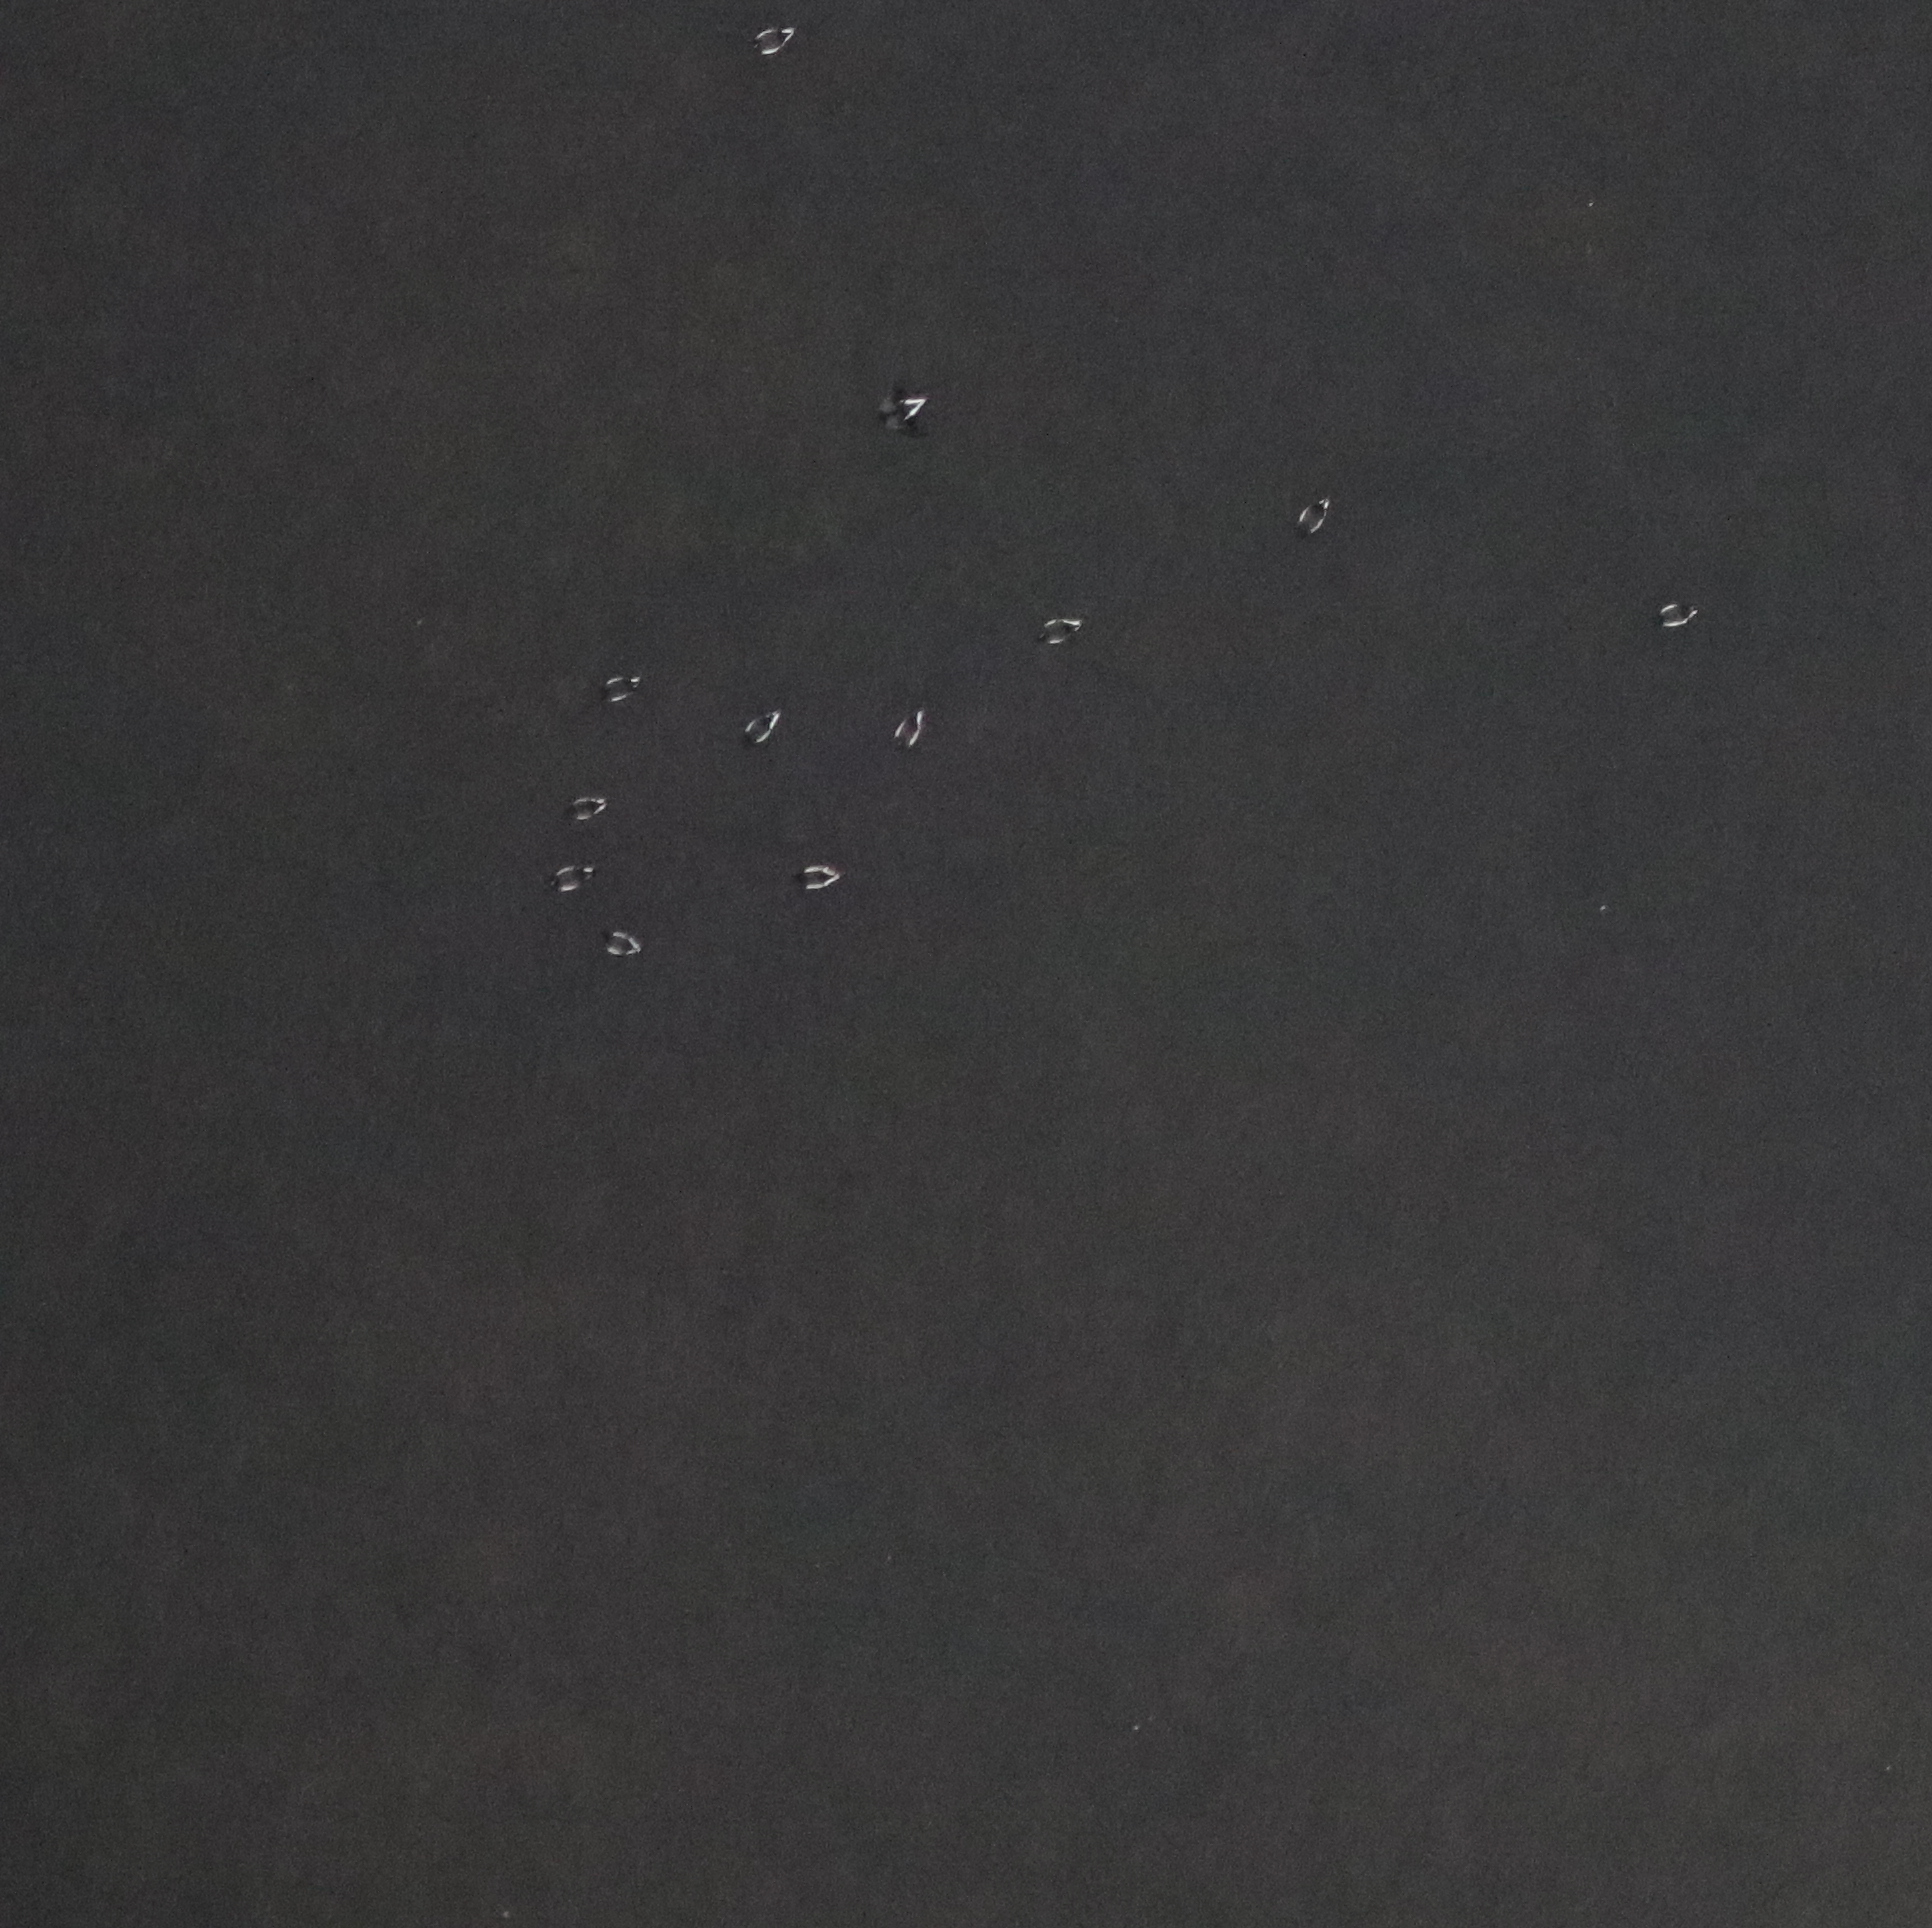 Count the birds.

12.